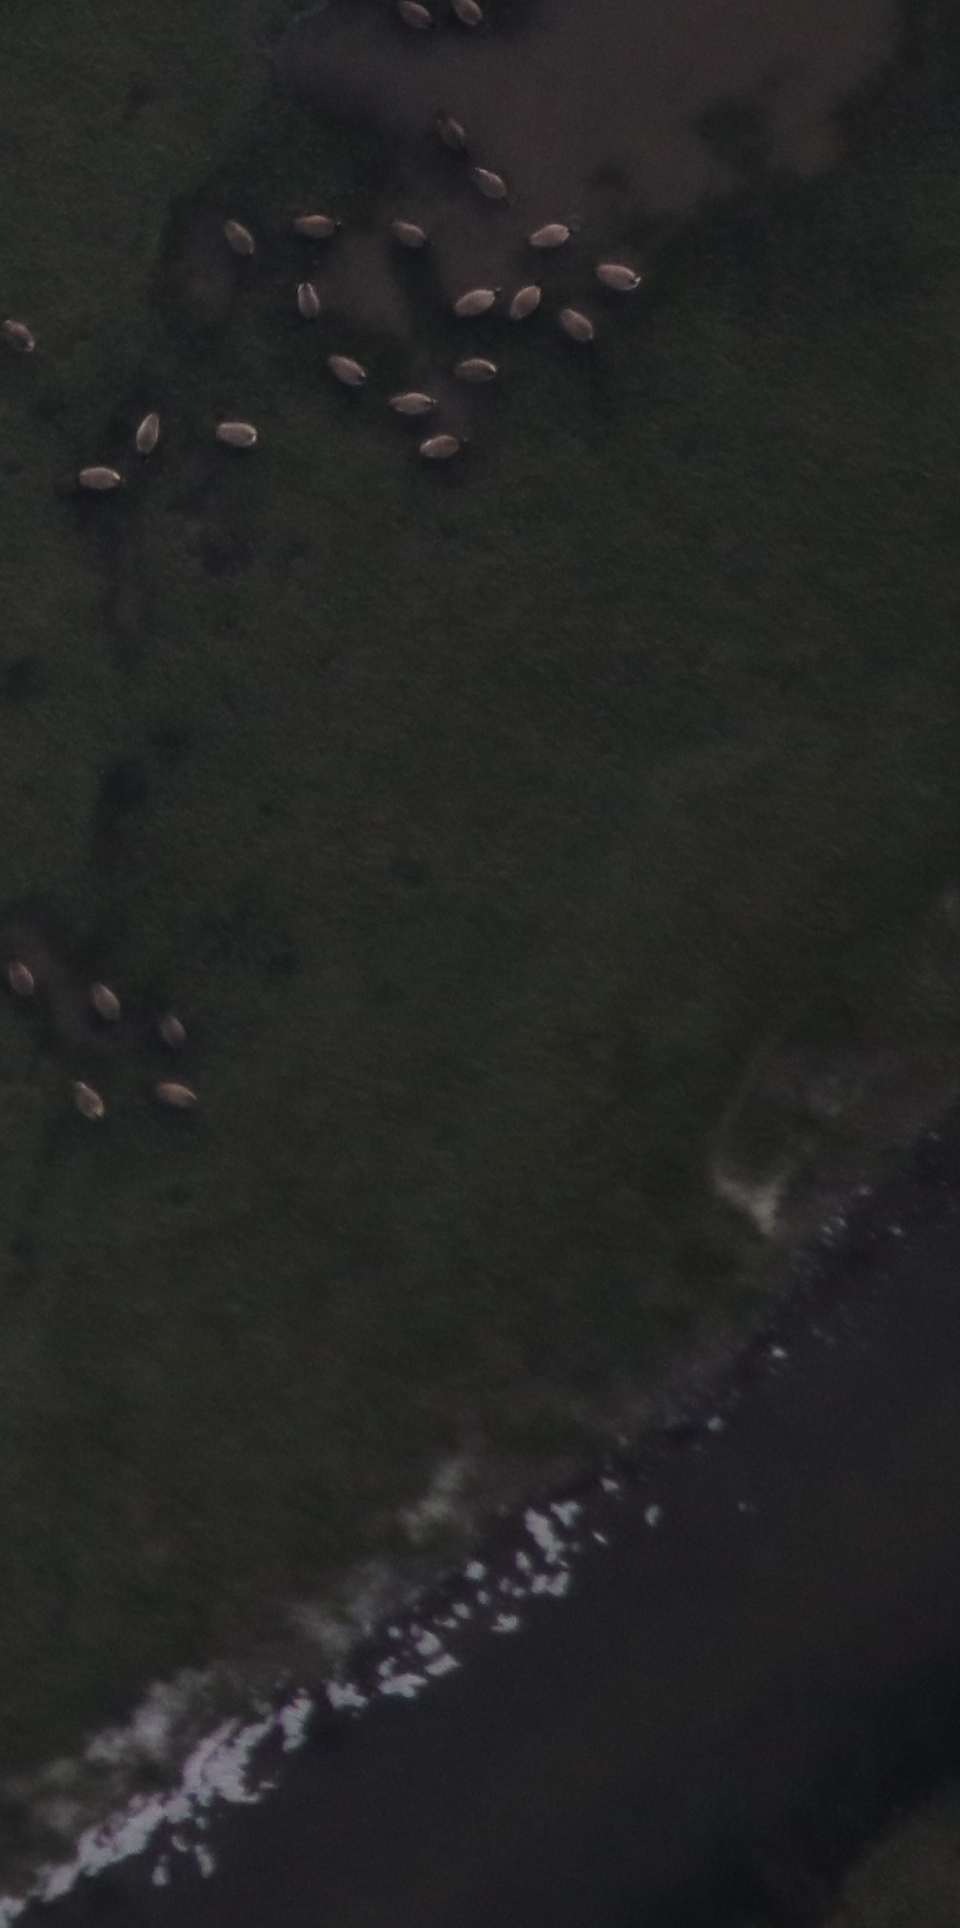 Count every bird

26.